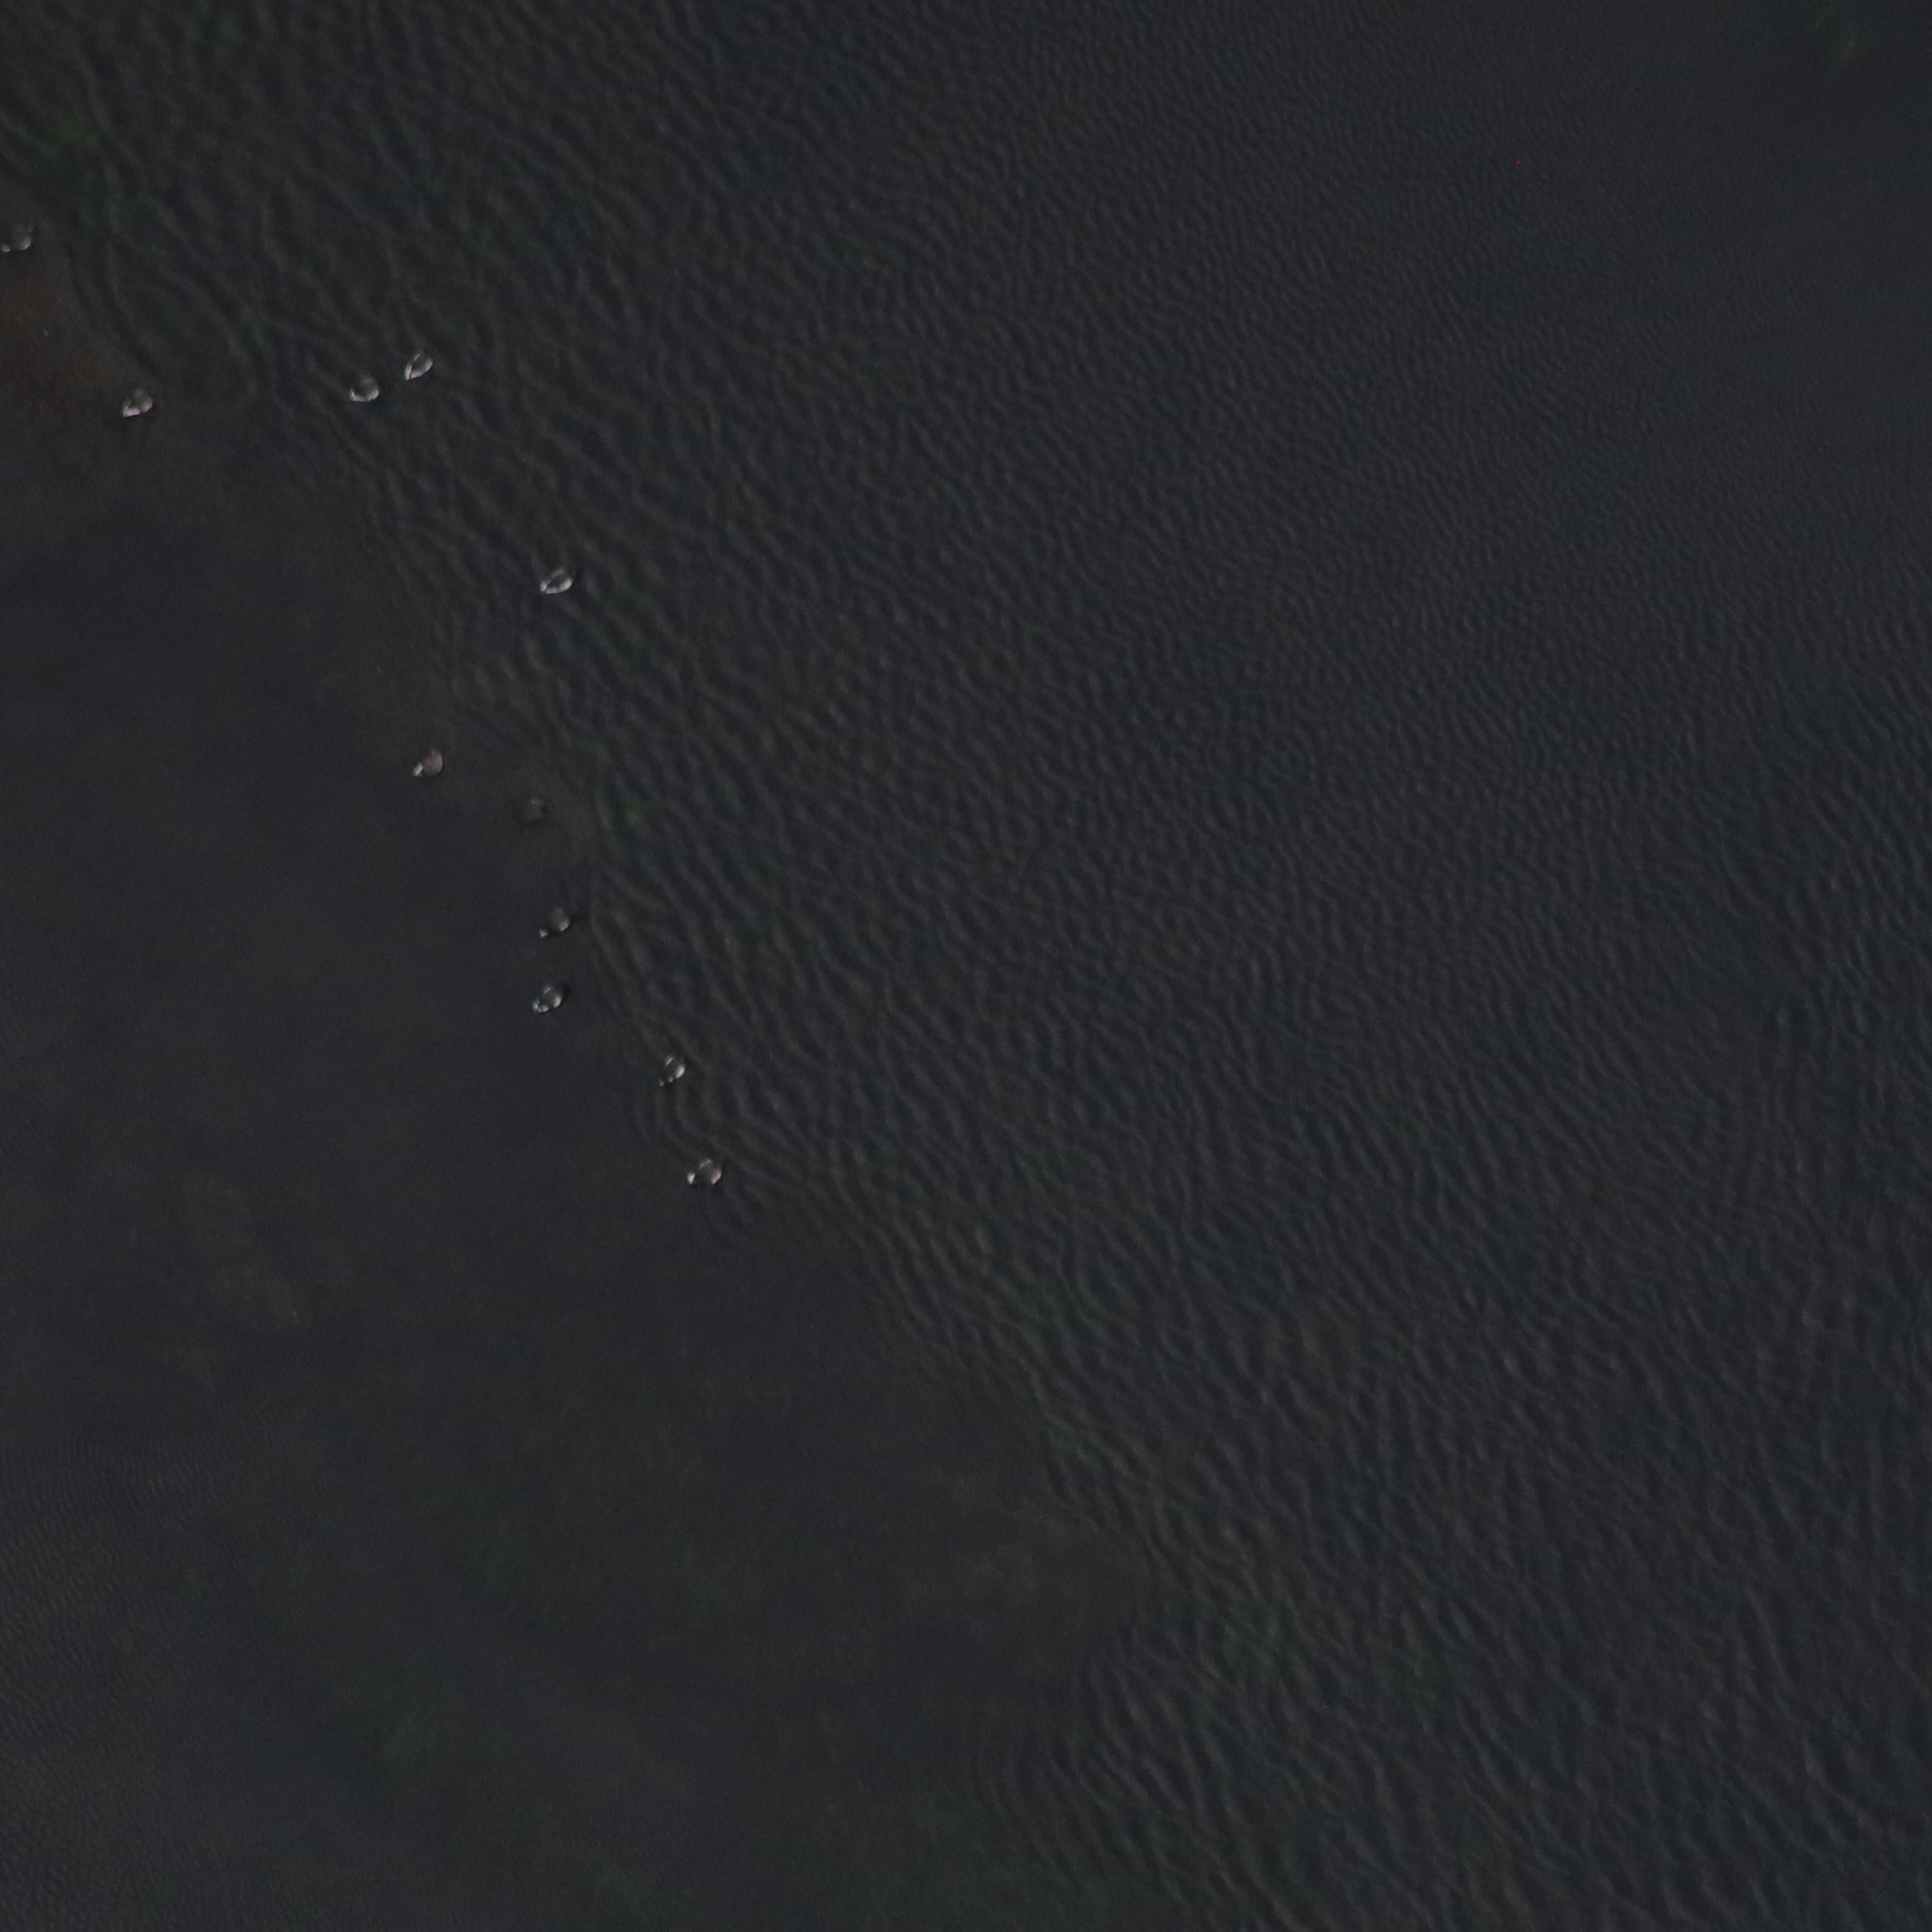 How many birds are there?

11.